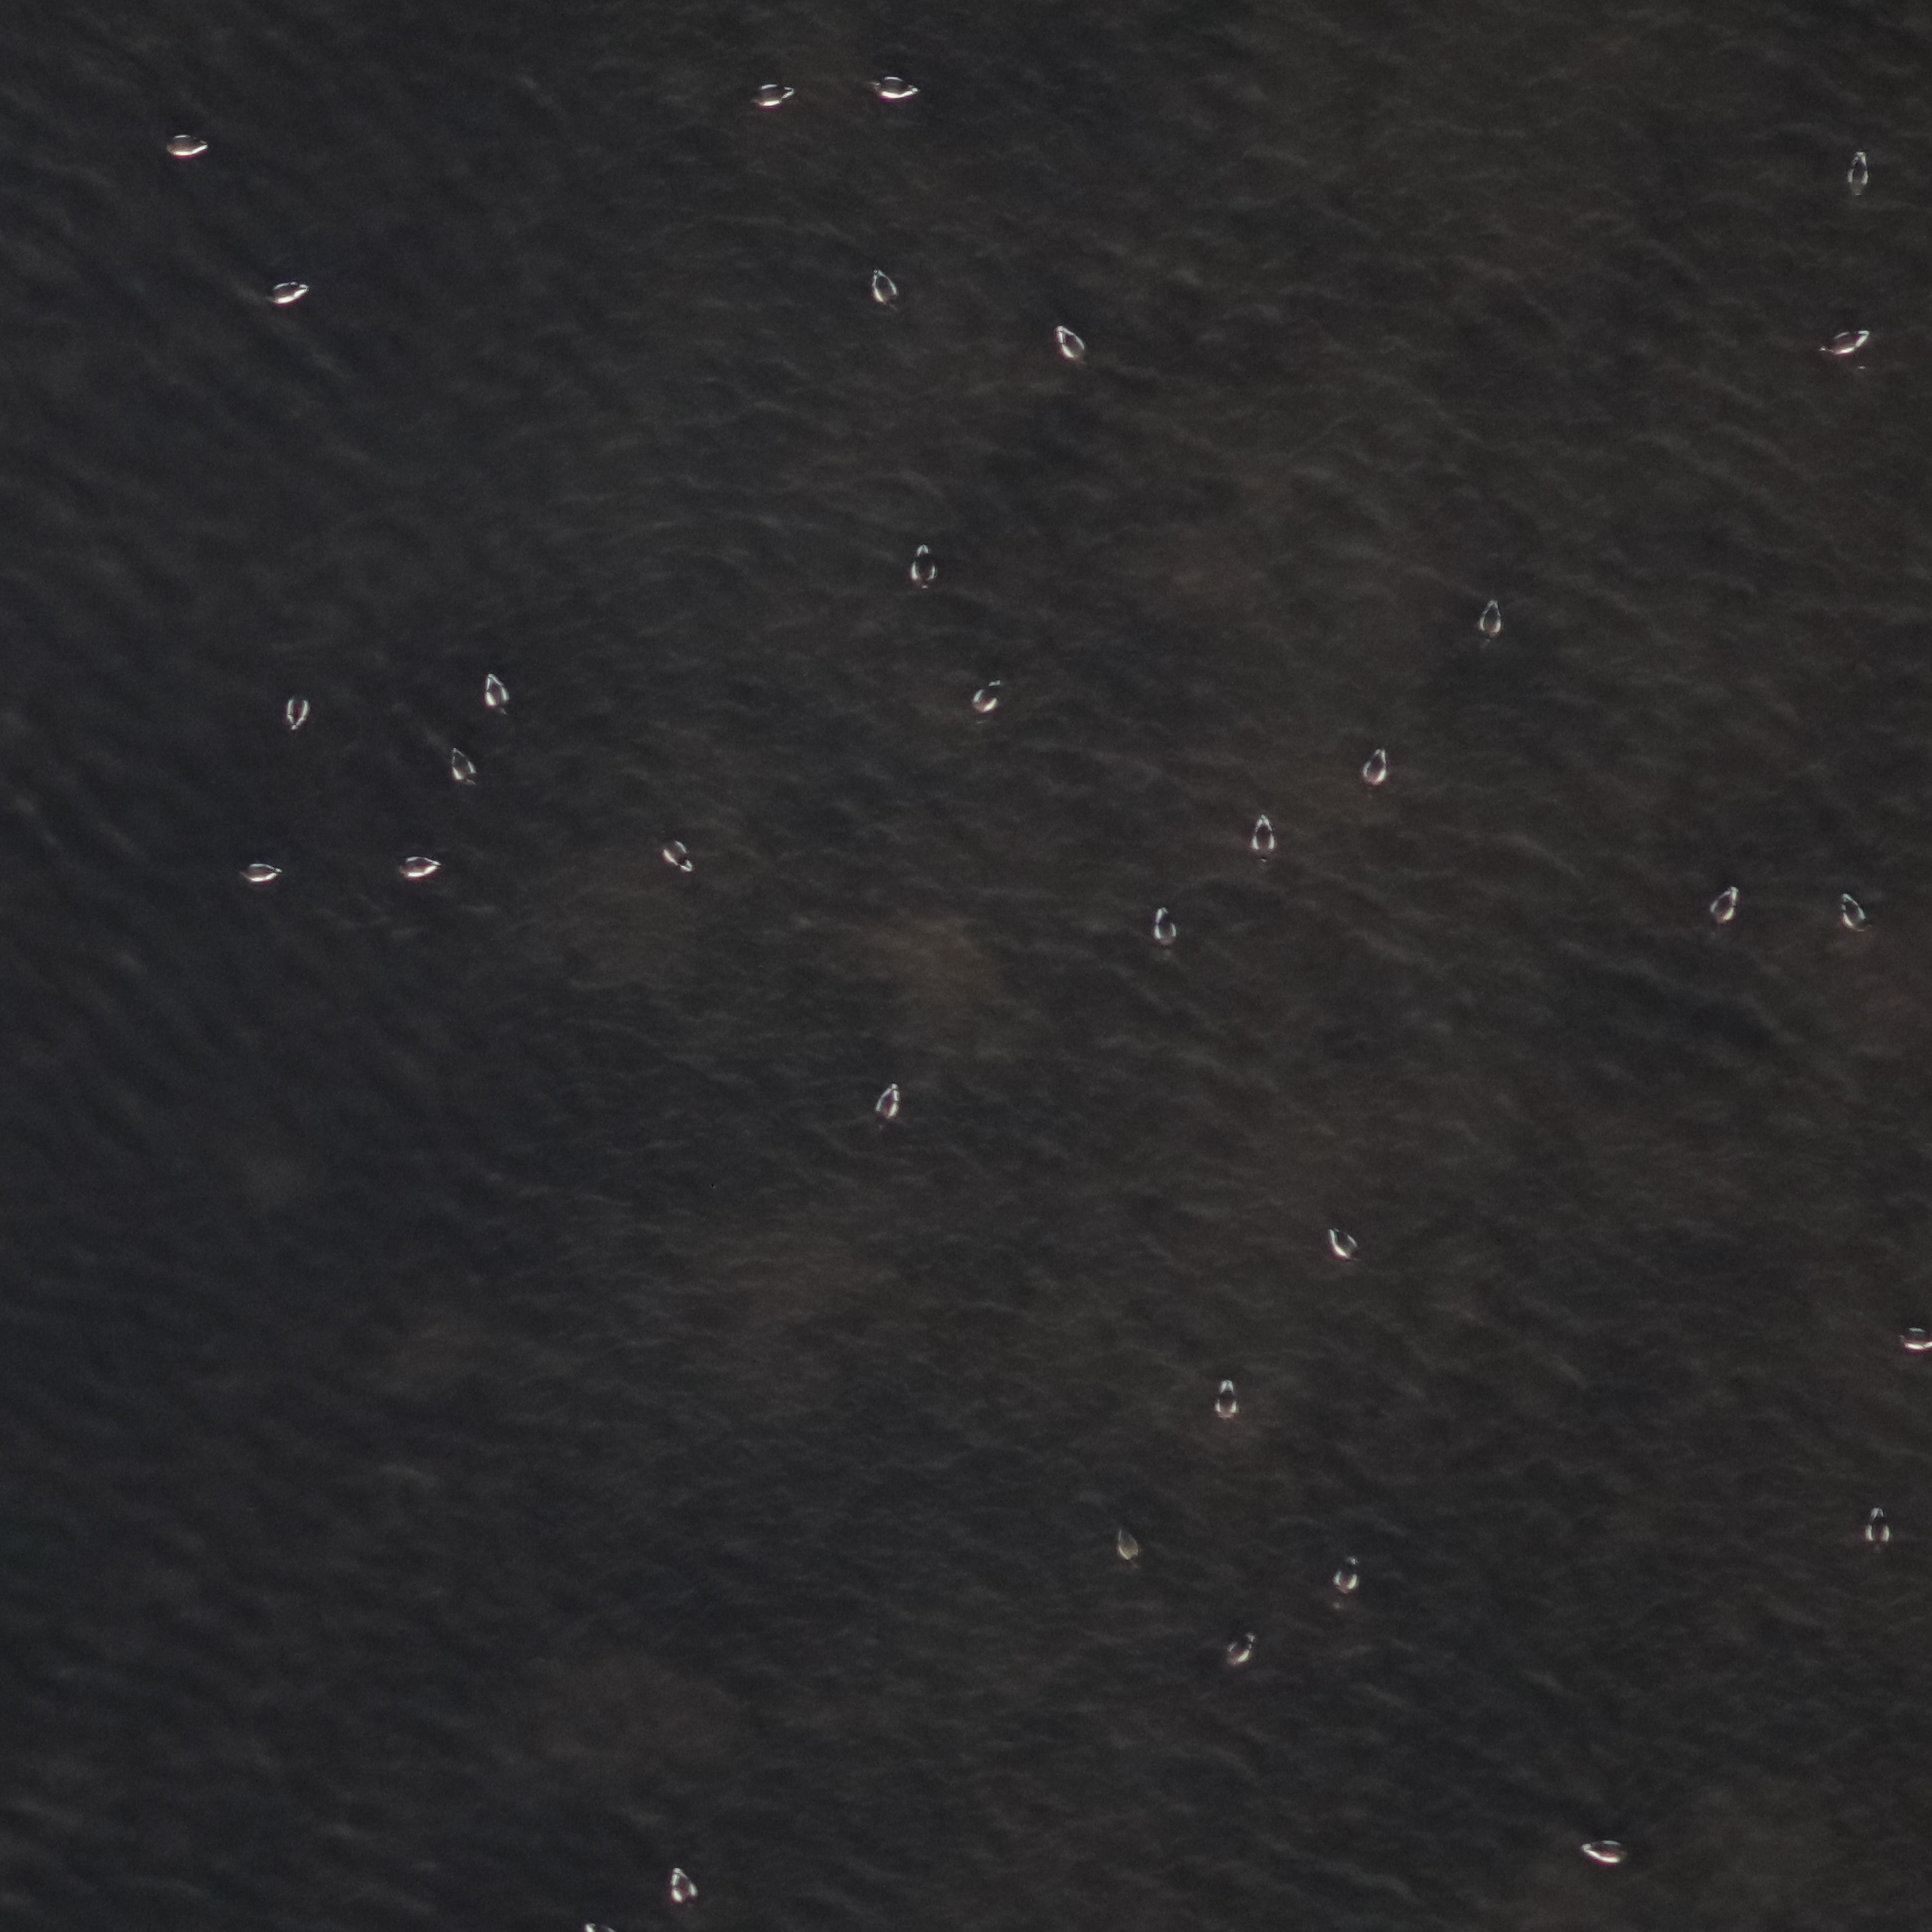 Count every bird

32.